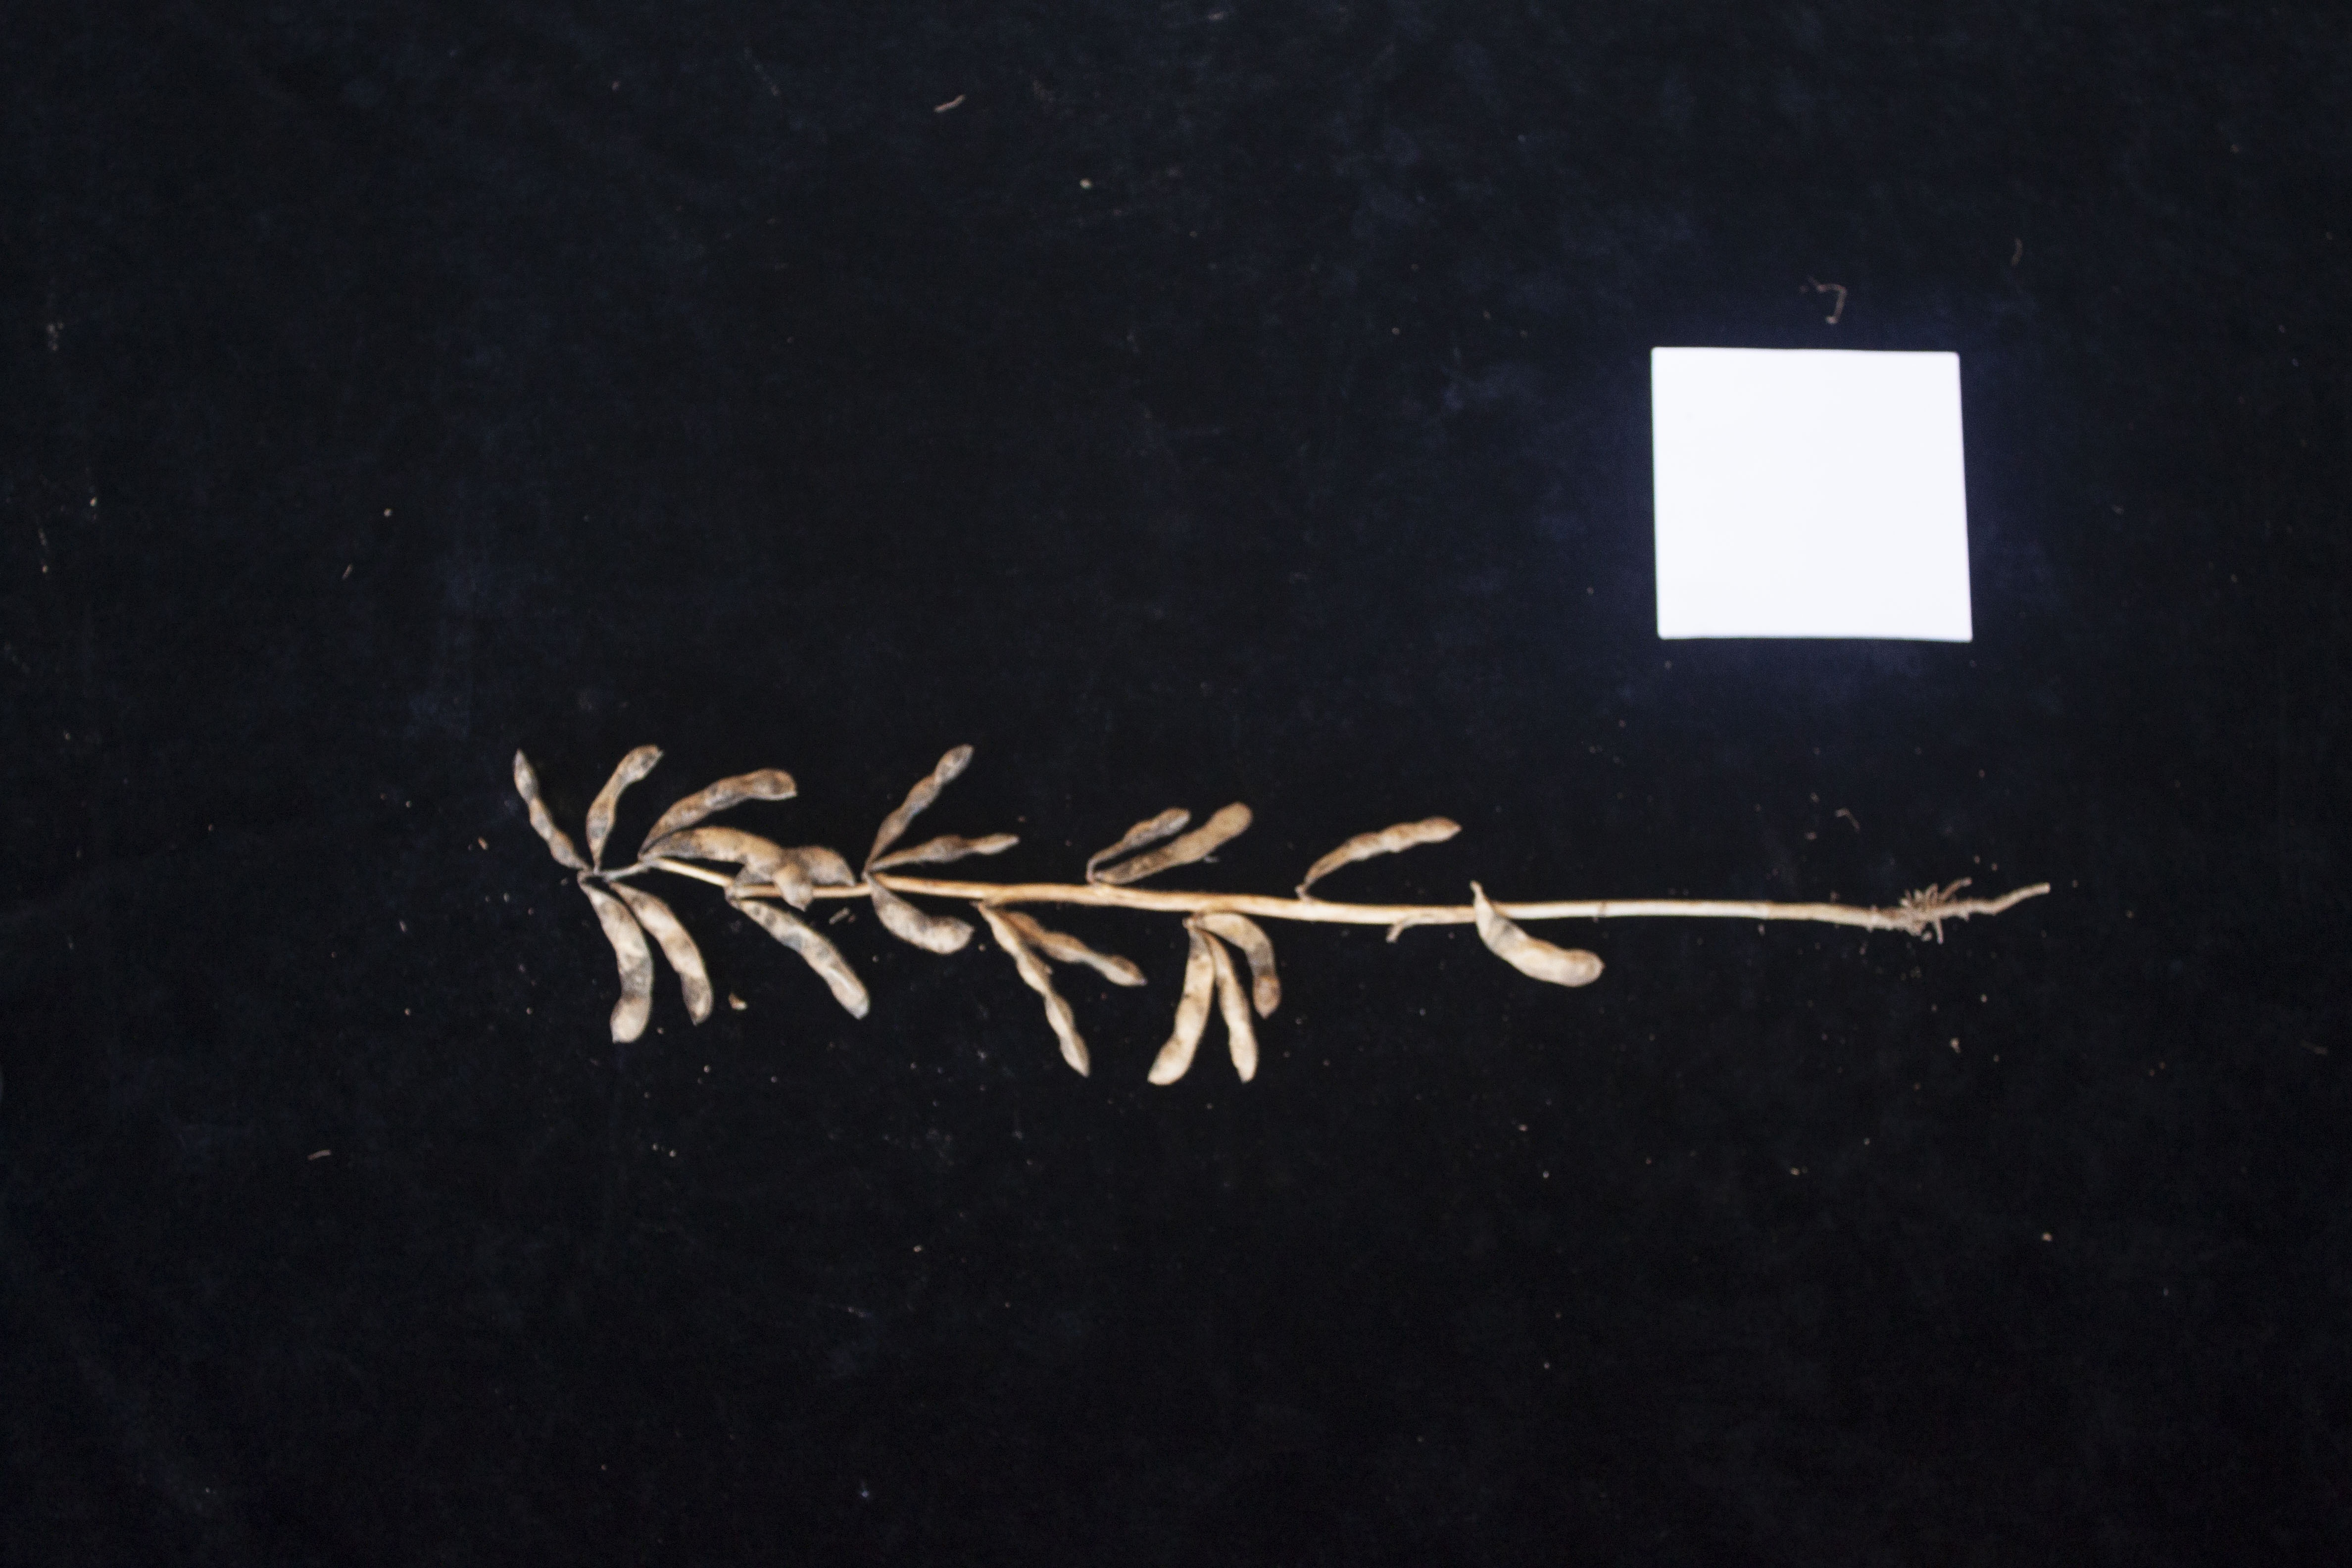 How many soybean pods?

20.